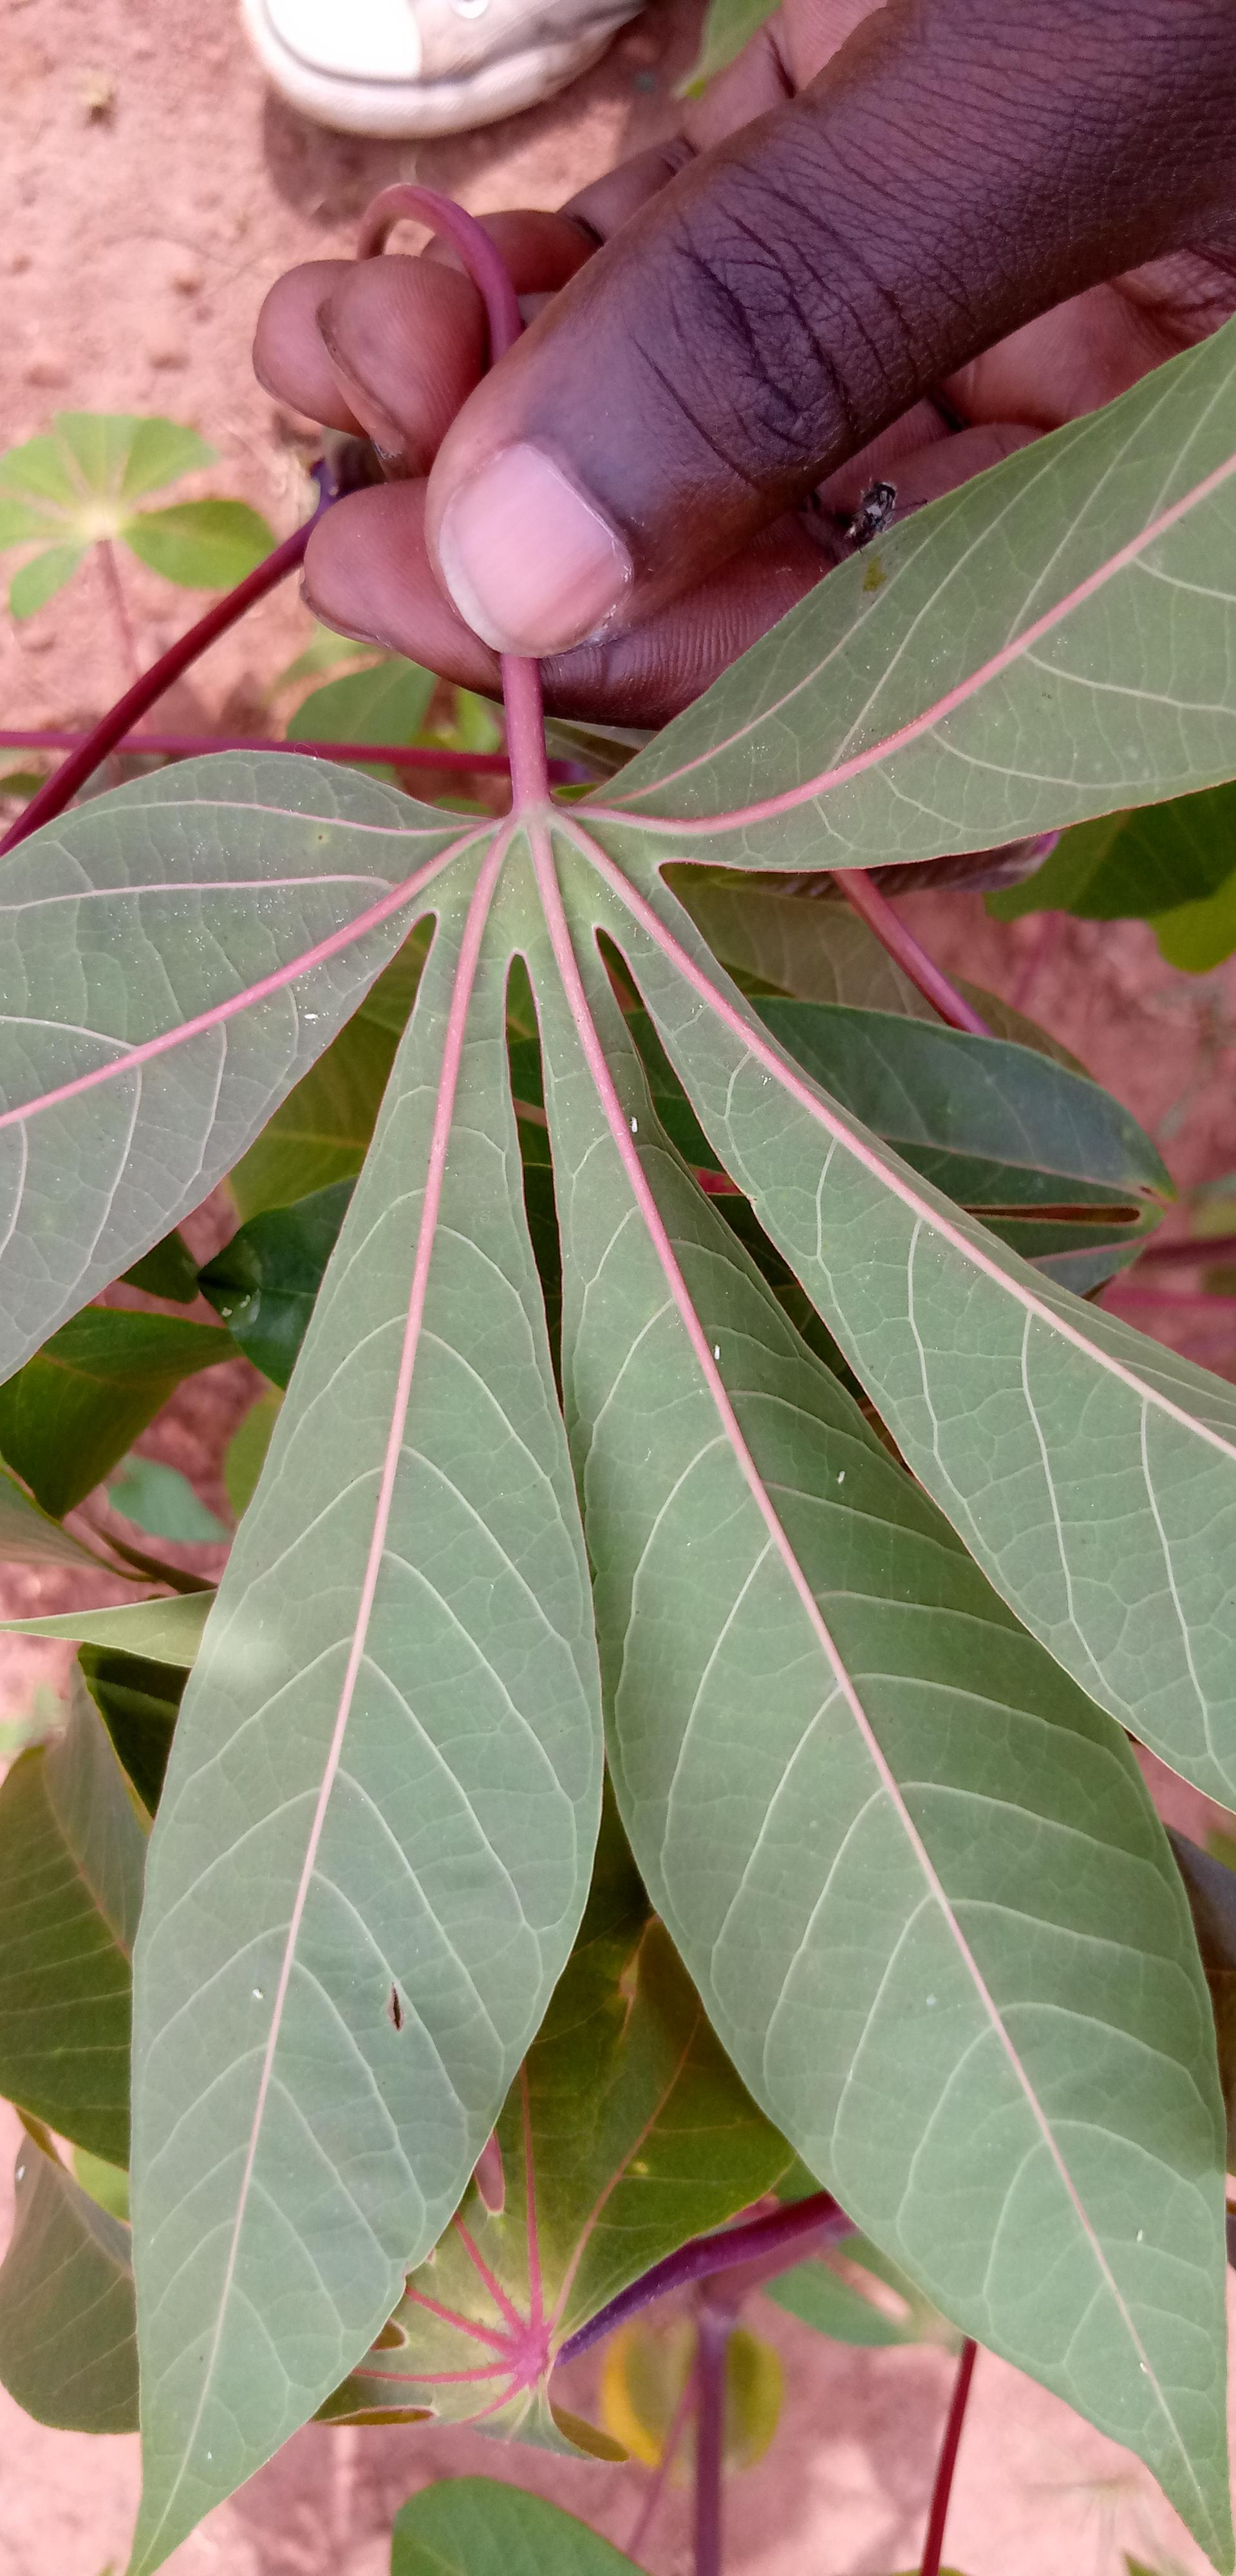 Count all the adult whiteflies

6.